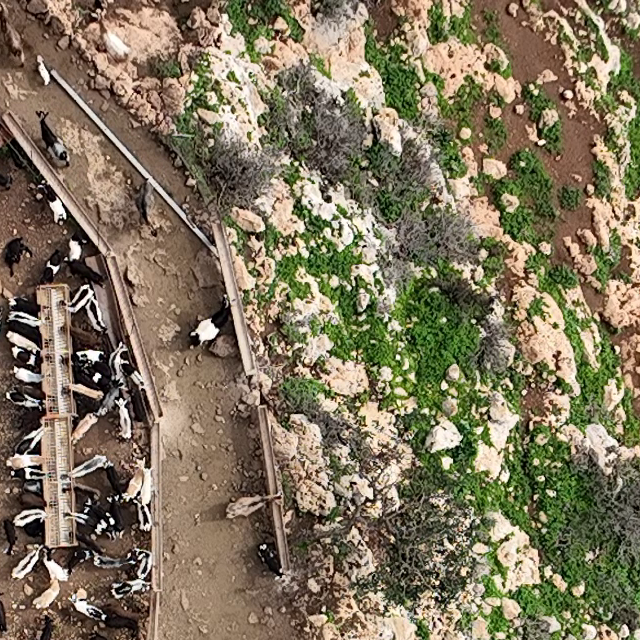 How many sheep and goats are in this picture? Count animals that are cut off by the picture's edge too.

65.